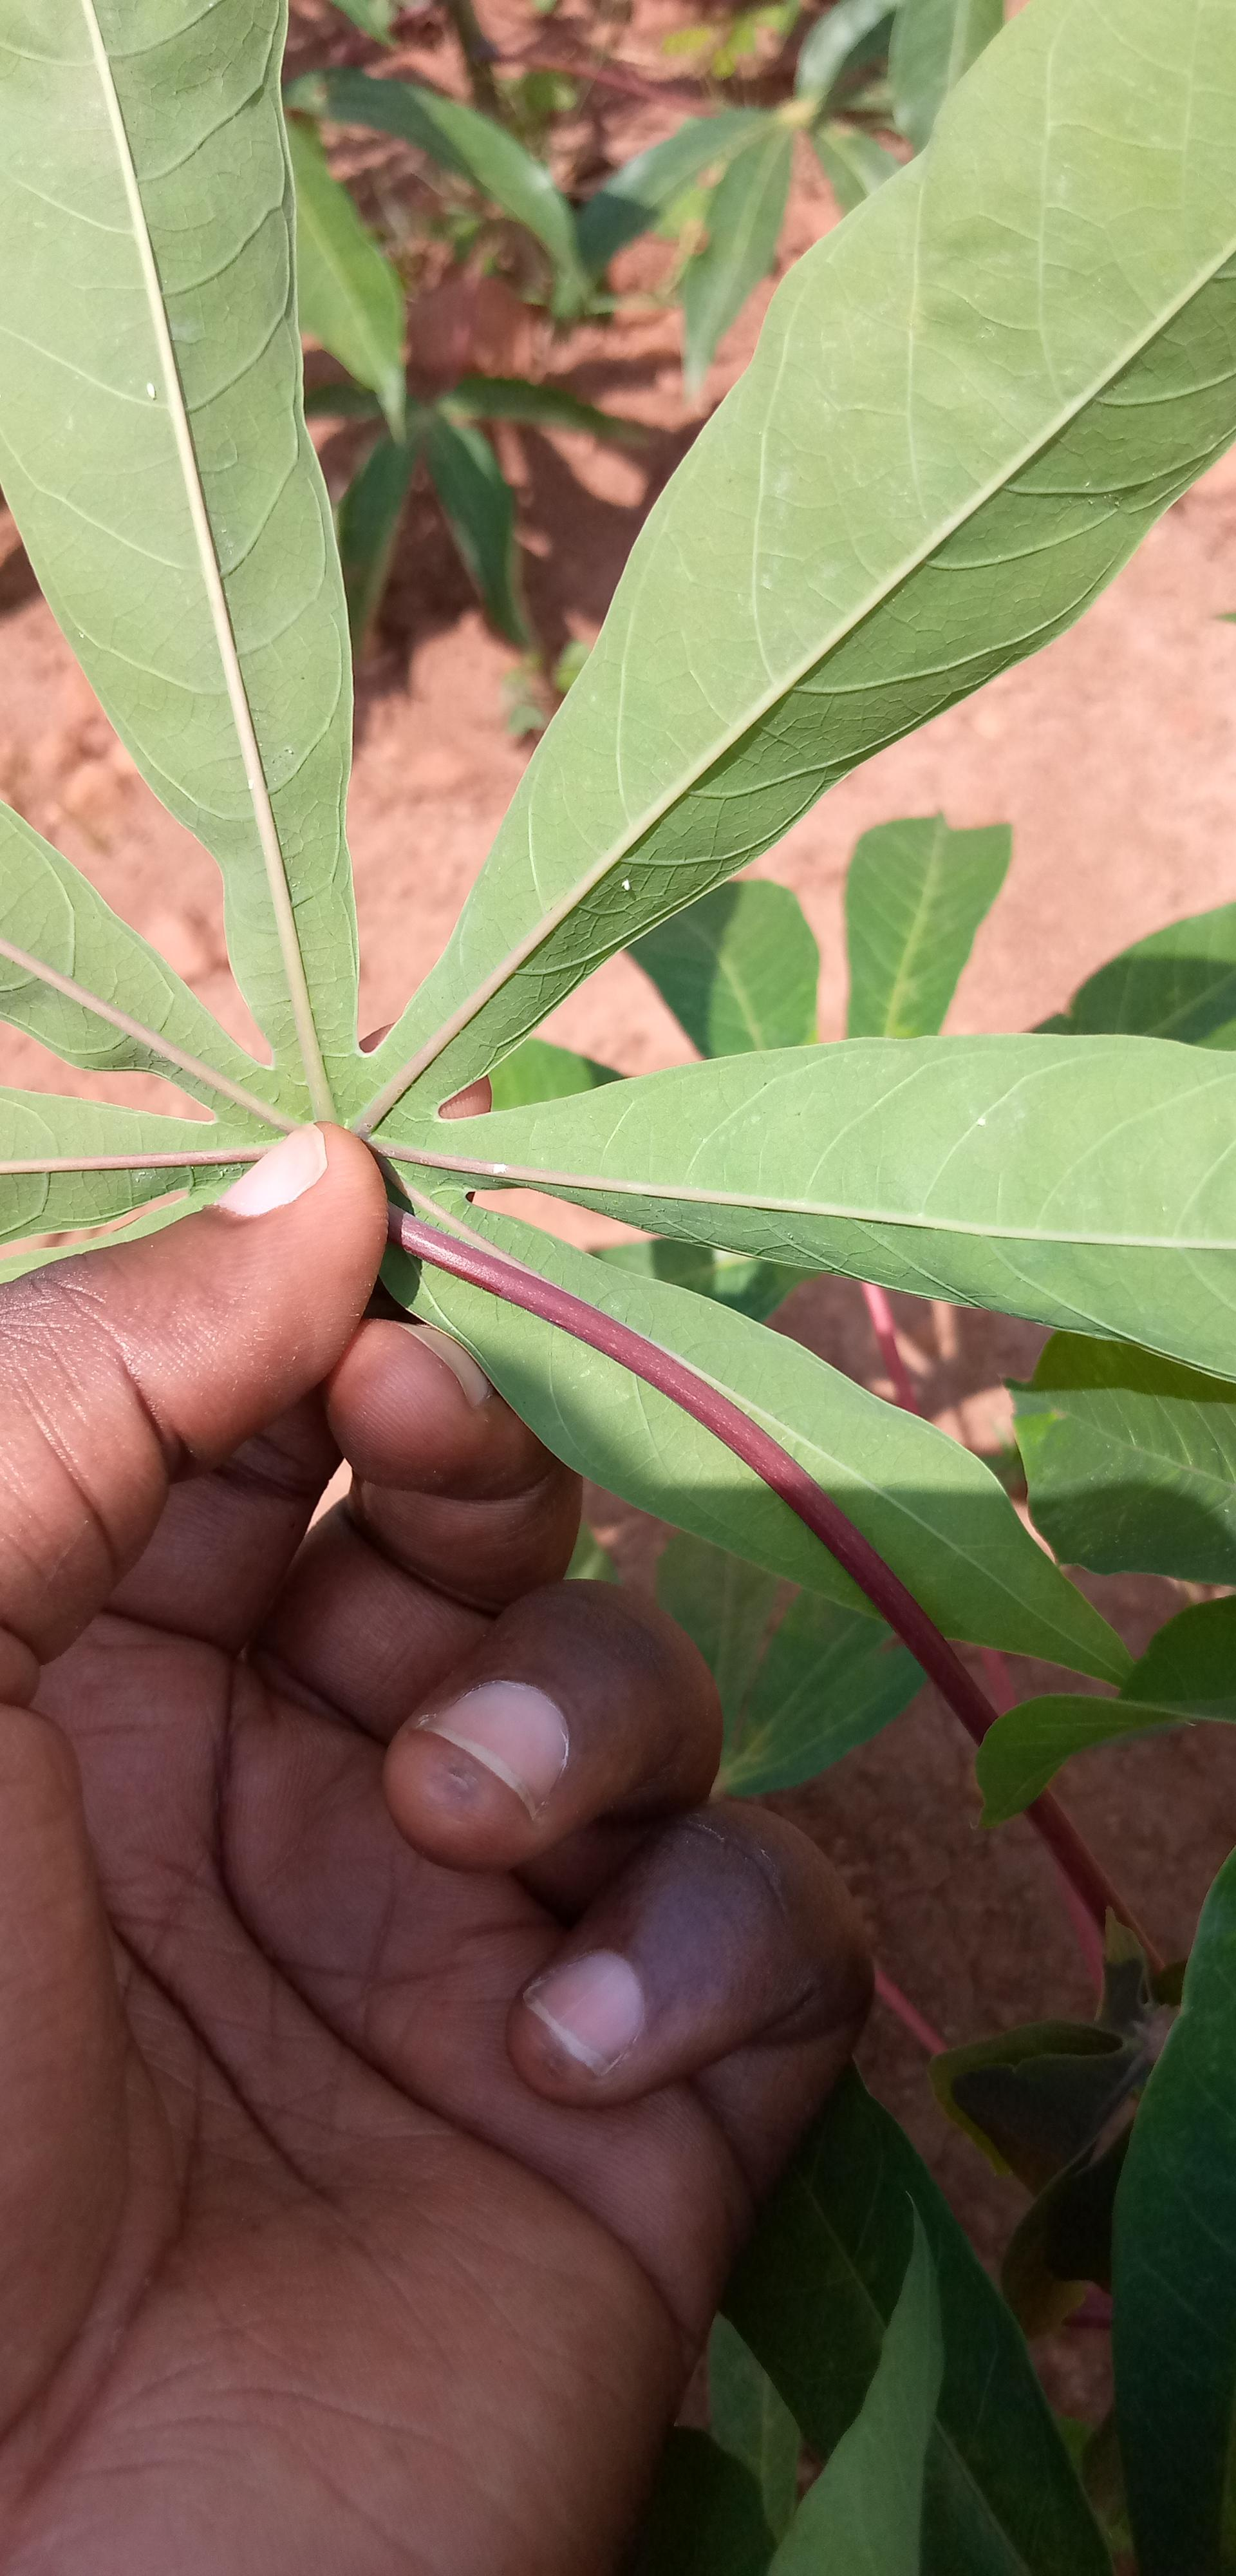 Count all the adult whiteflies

3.